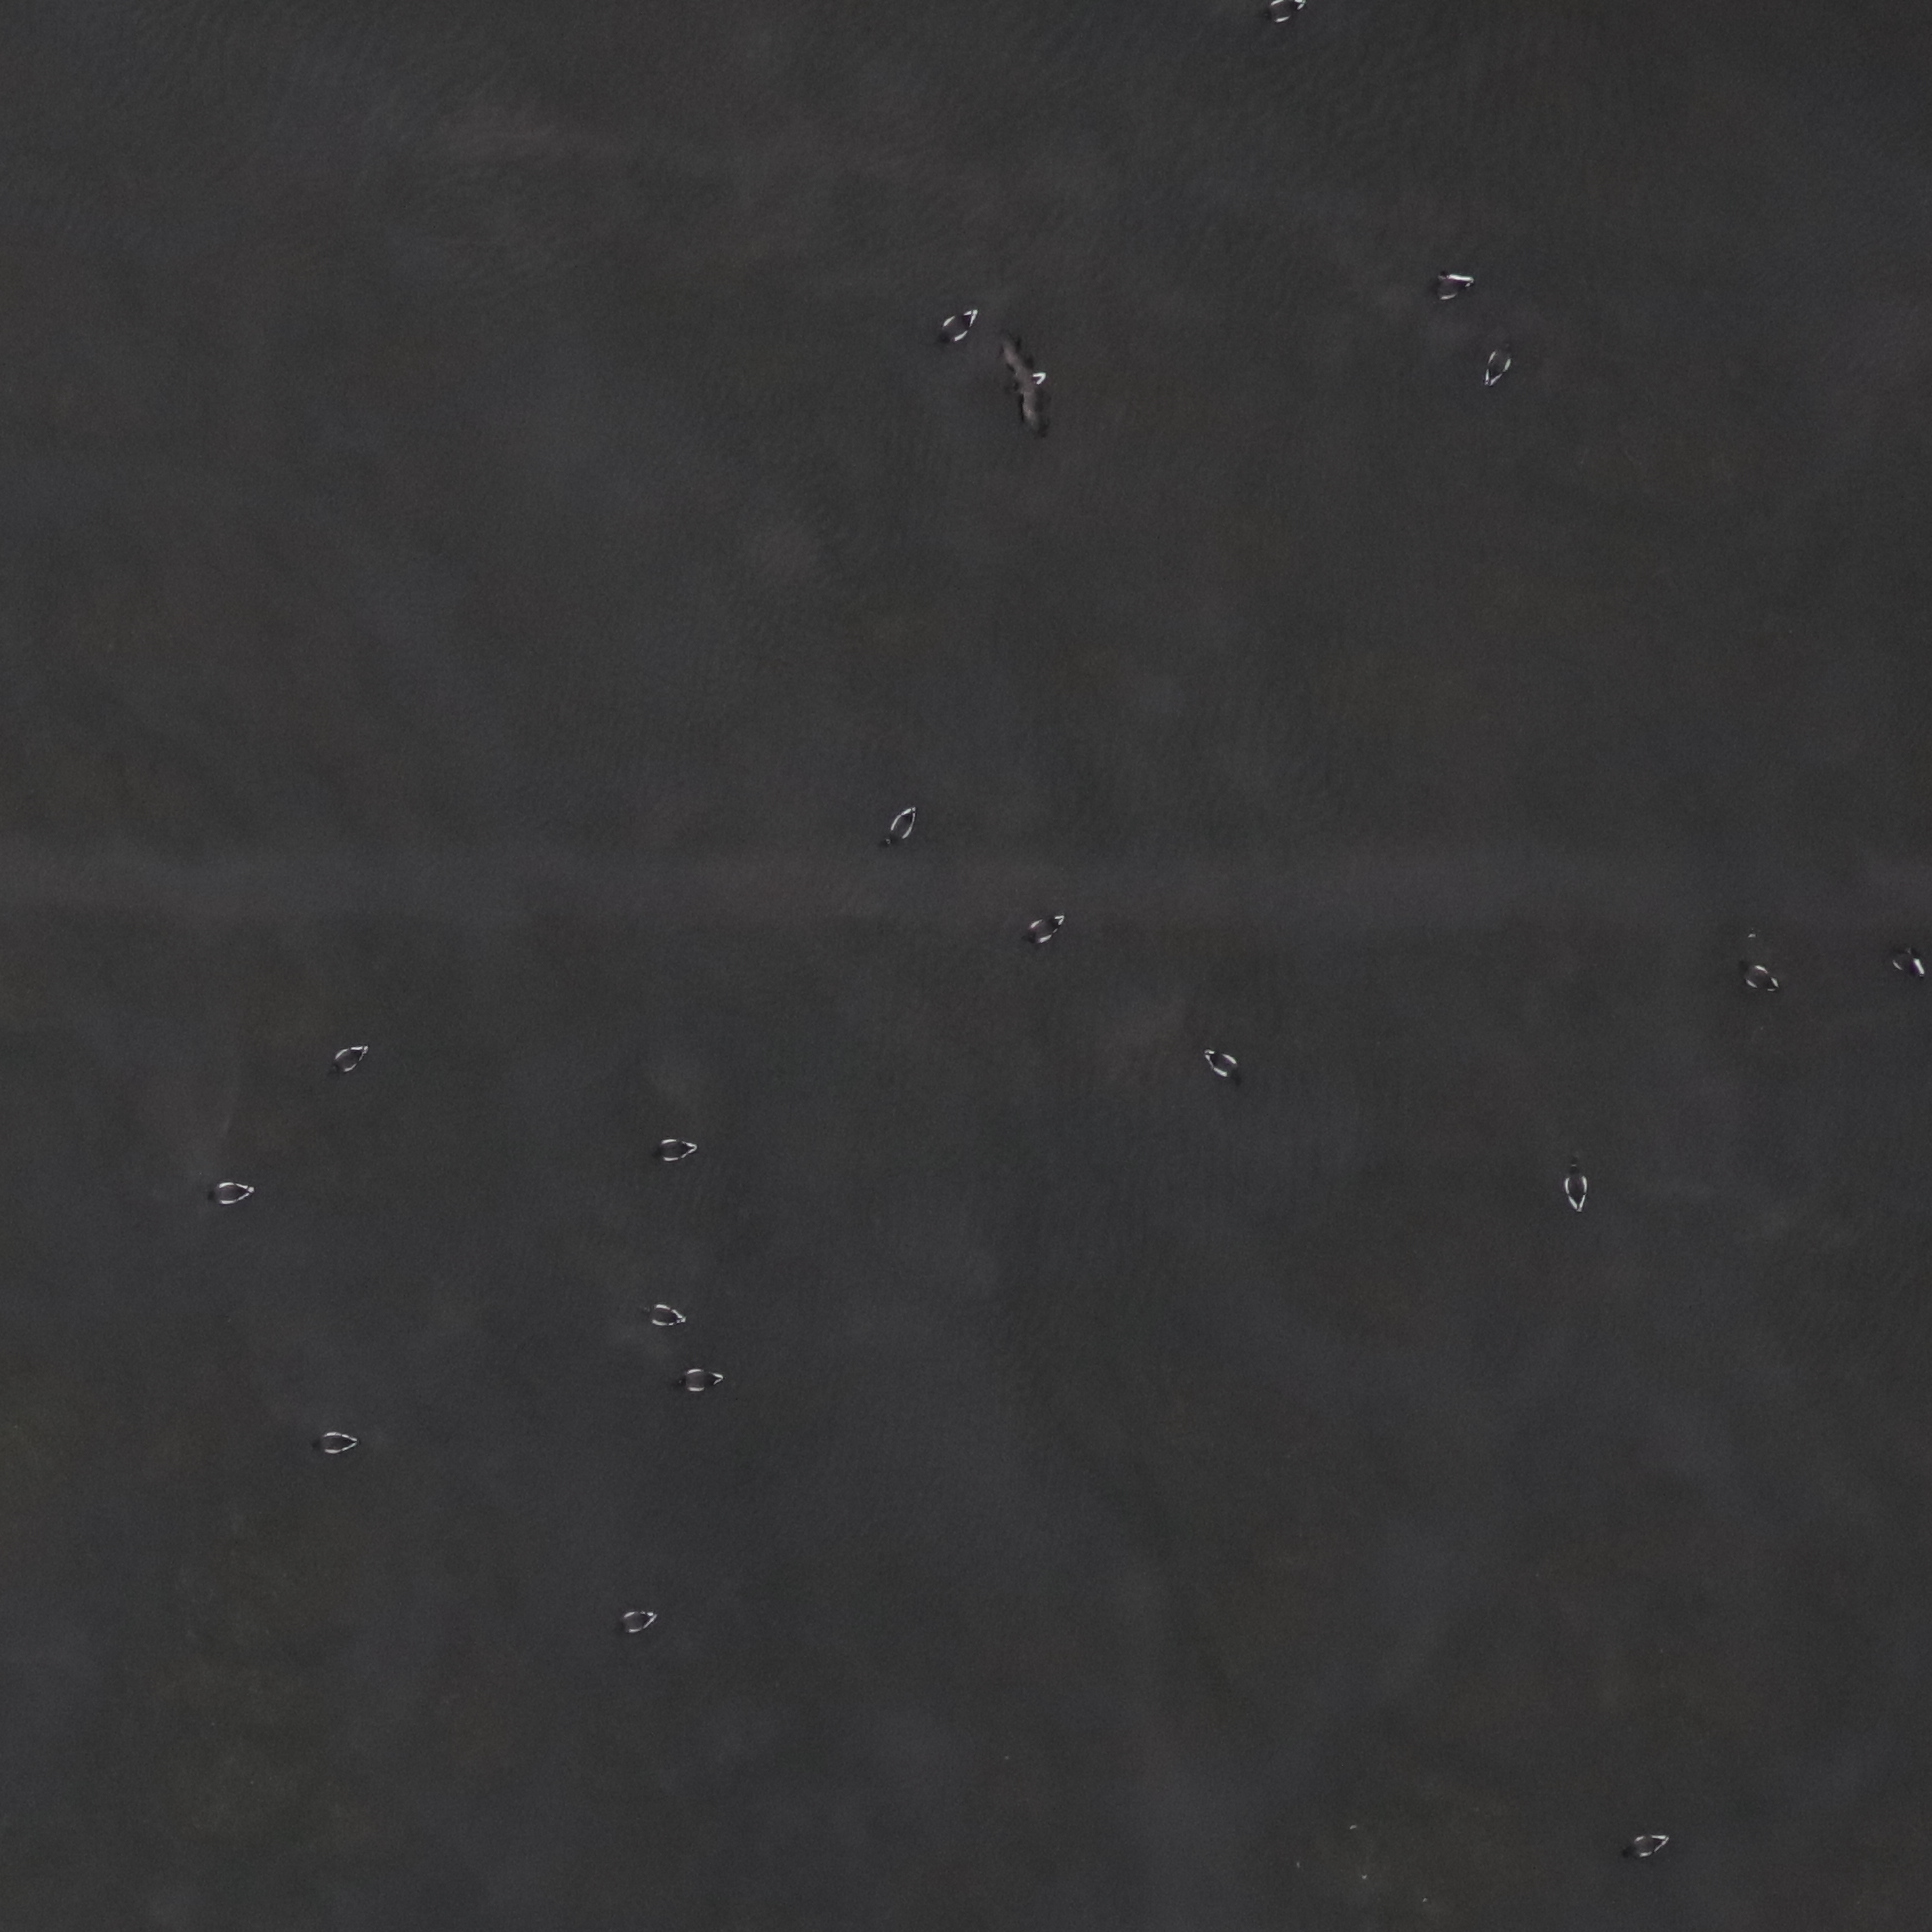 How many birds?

19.